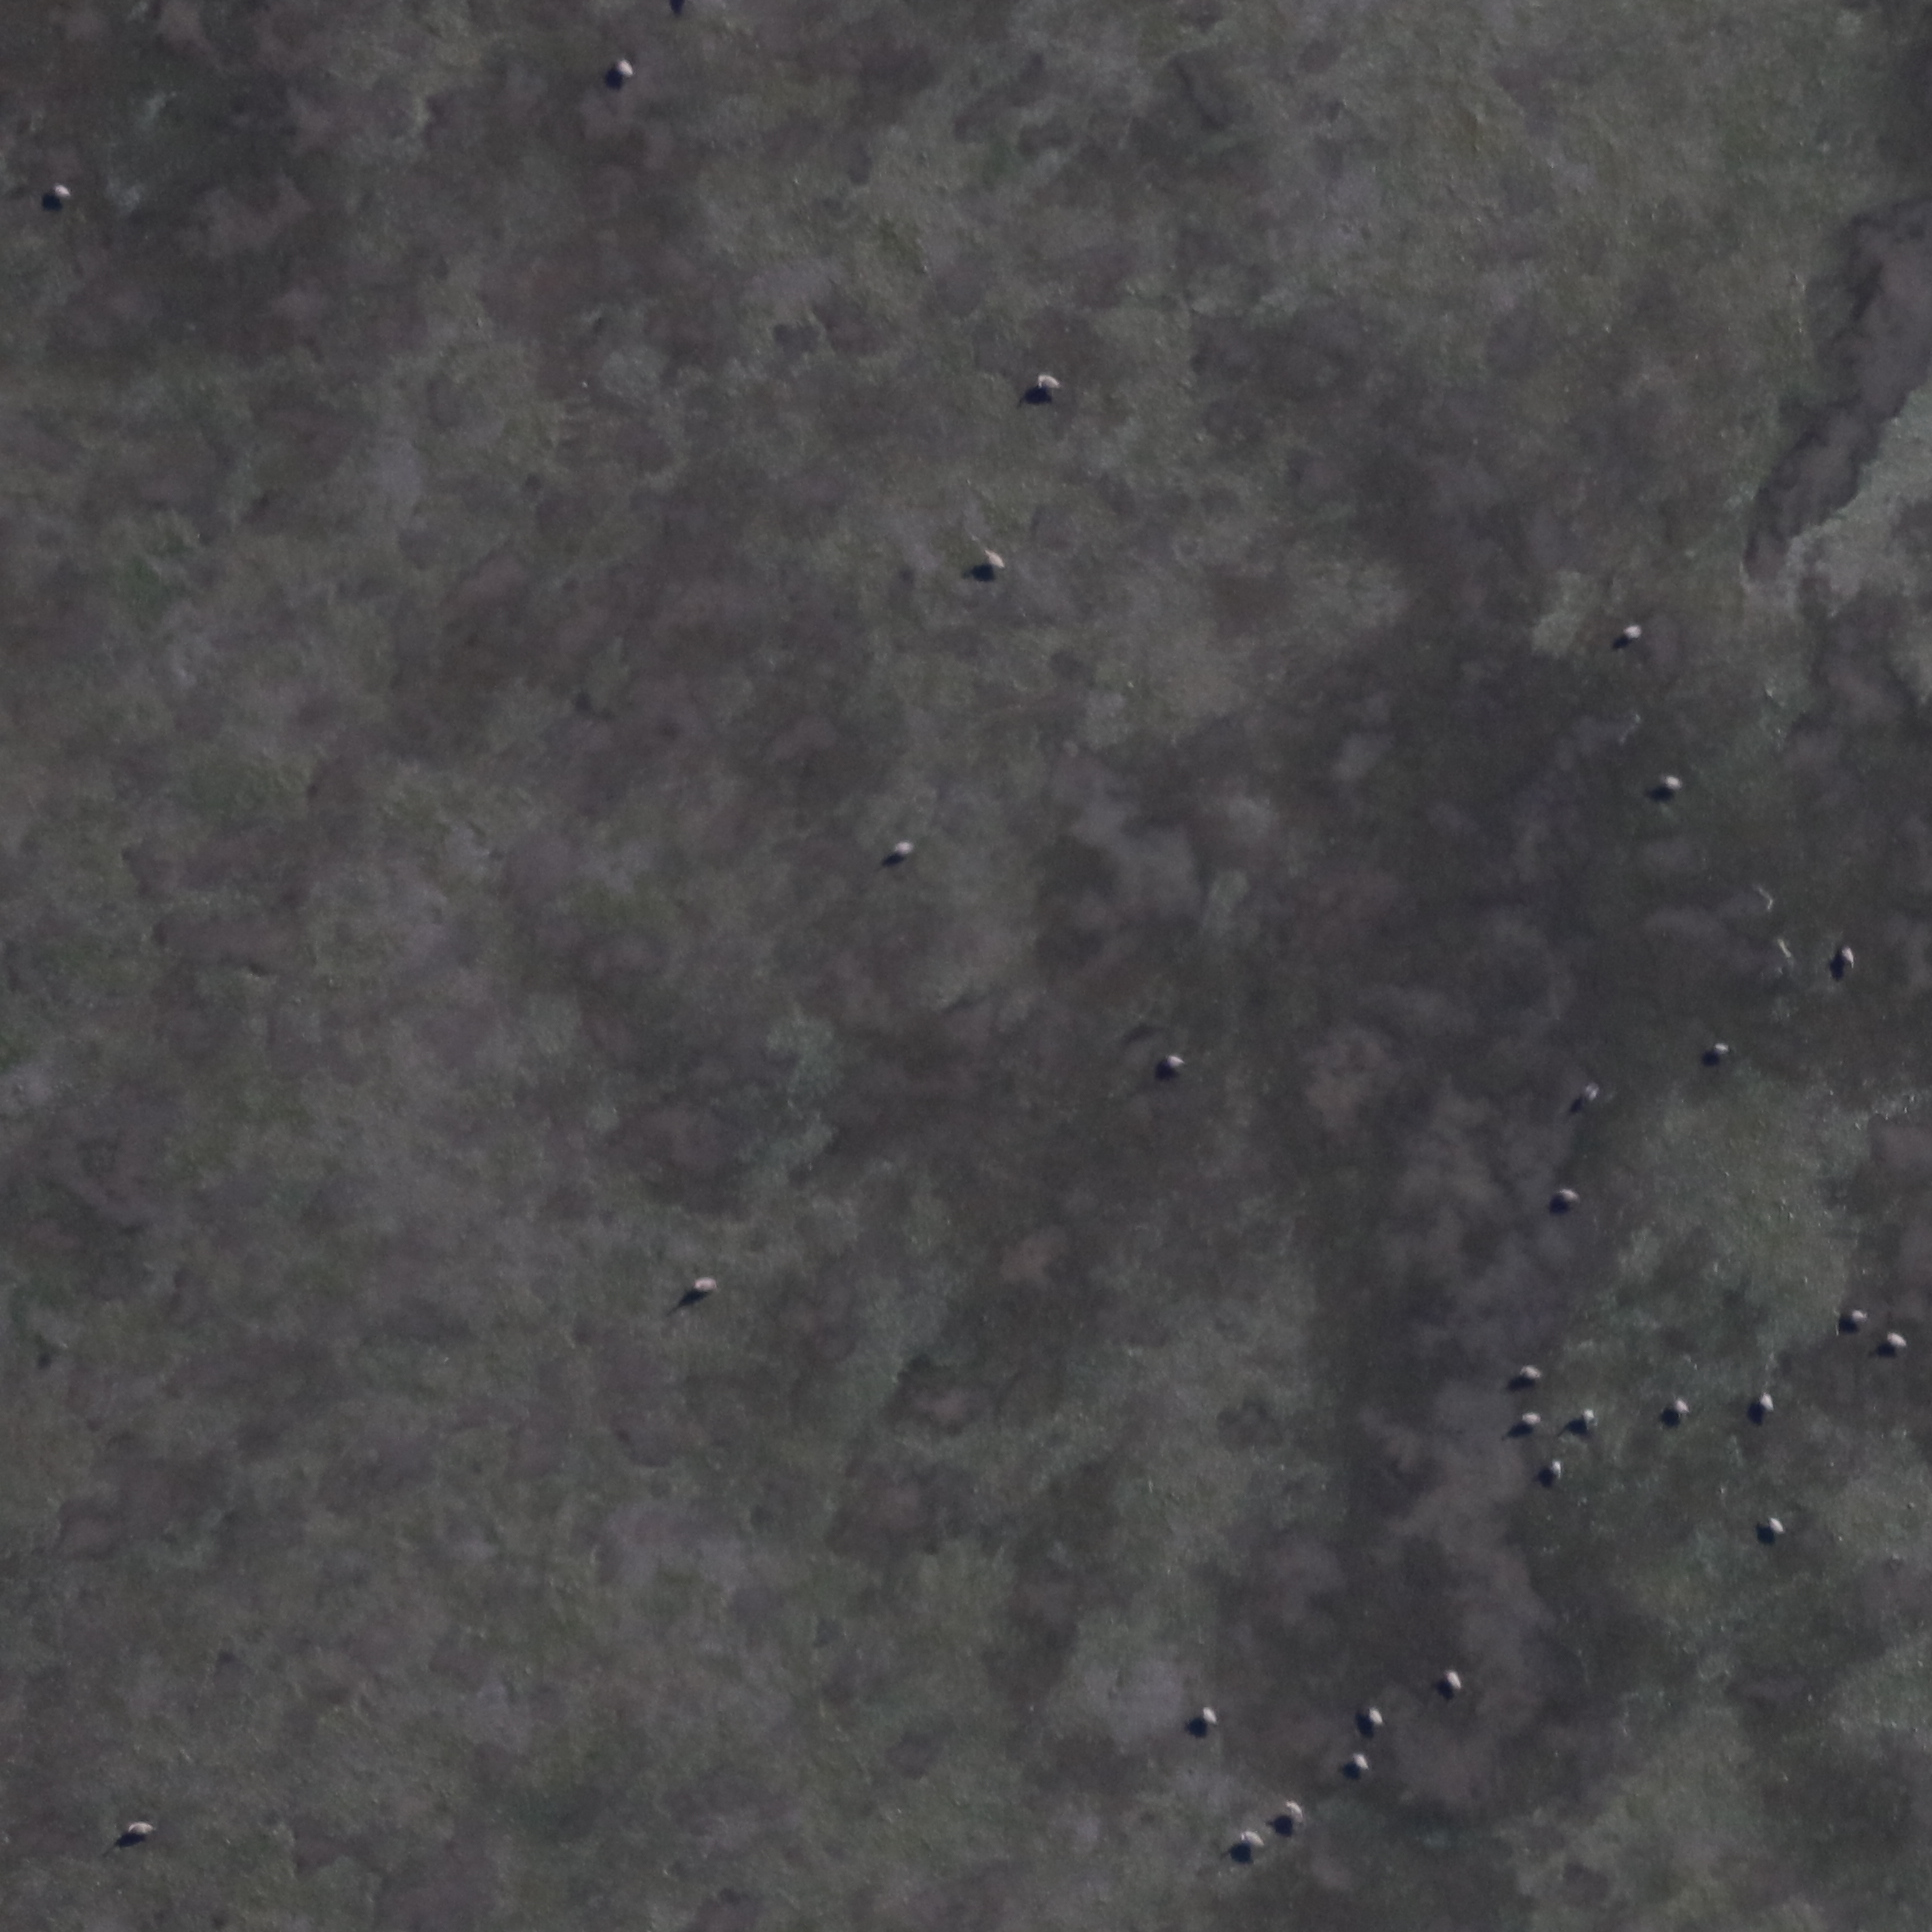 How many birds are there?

29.